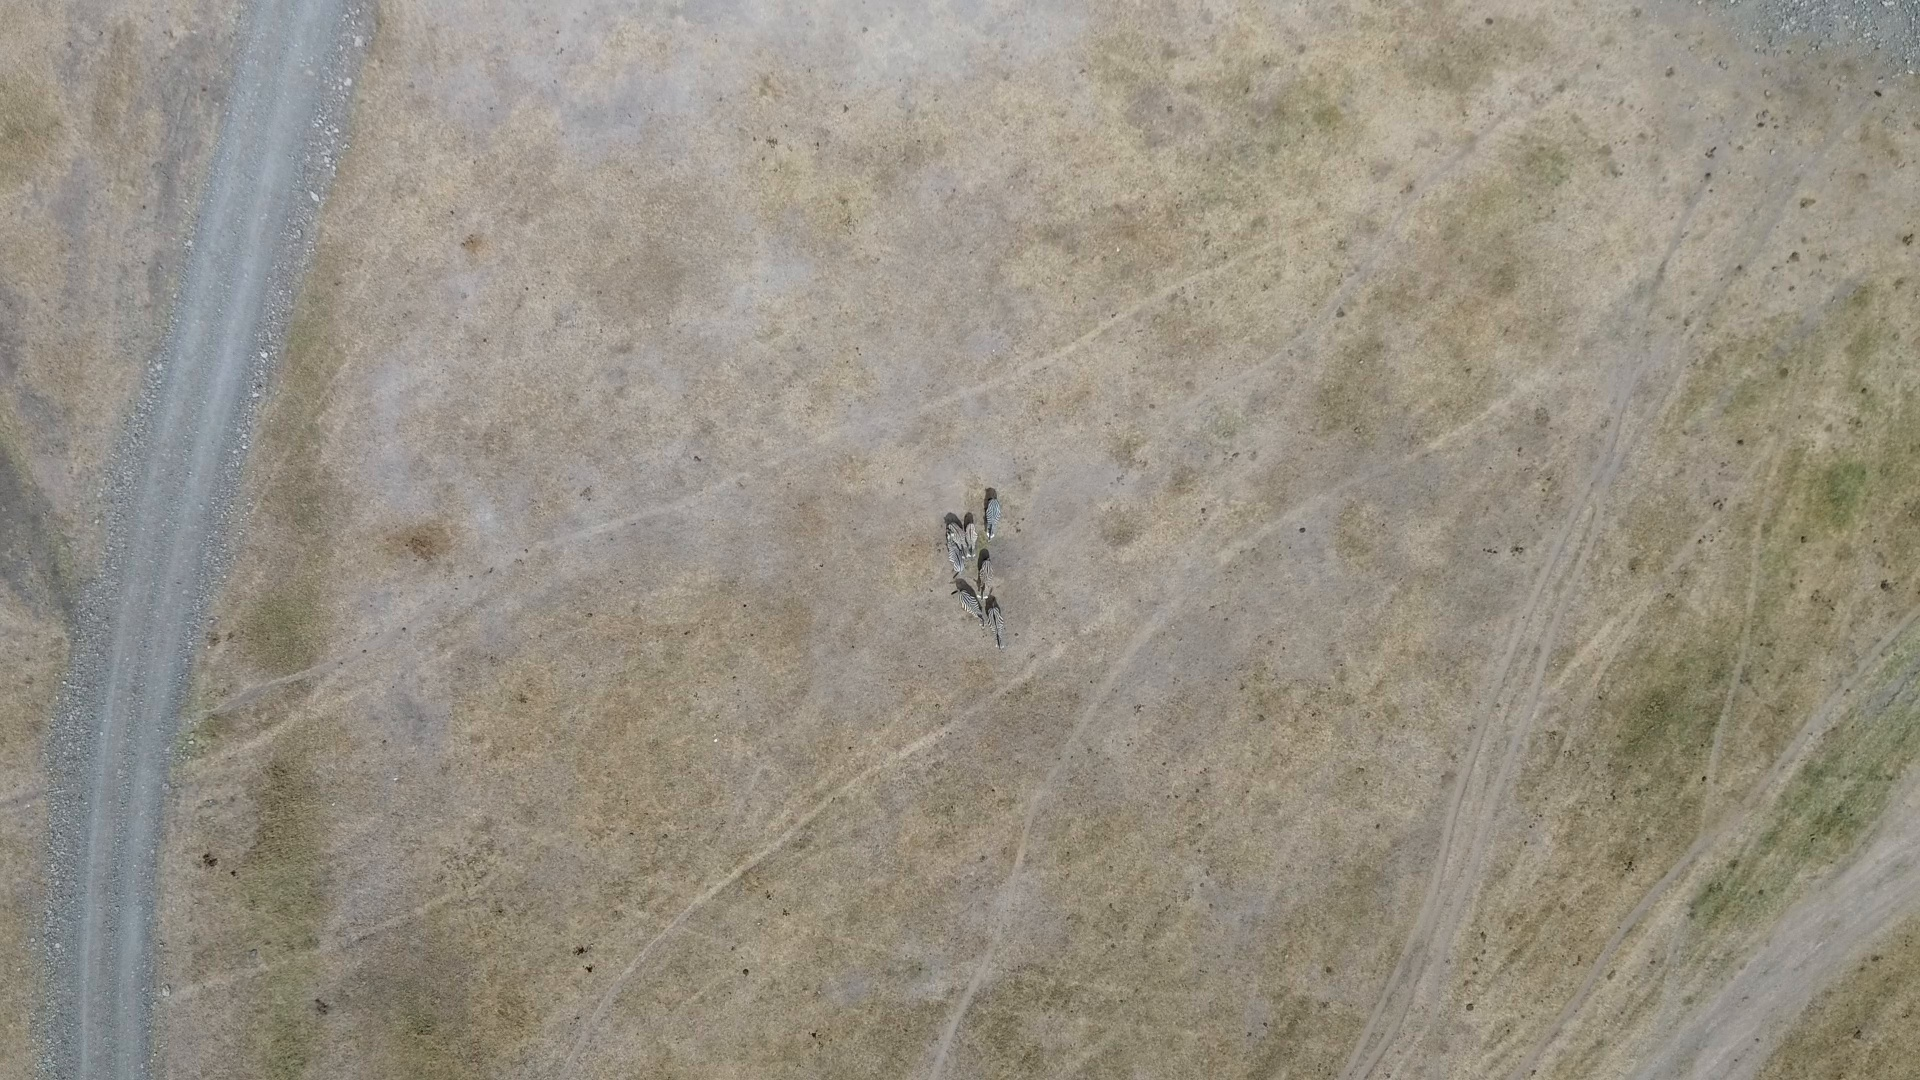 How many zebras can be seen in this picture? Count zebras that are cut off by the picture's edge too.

7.